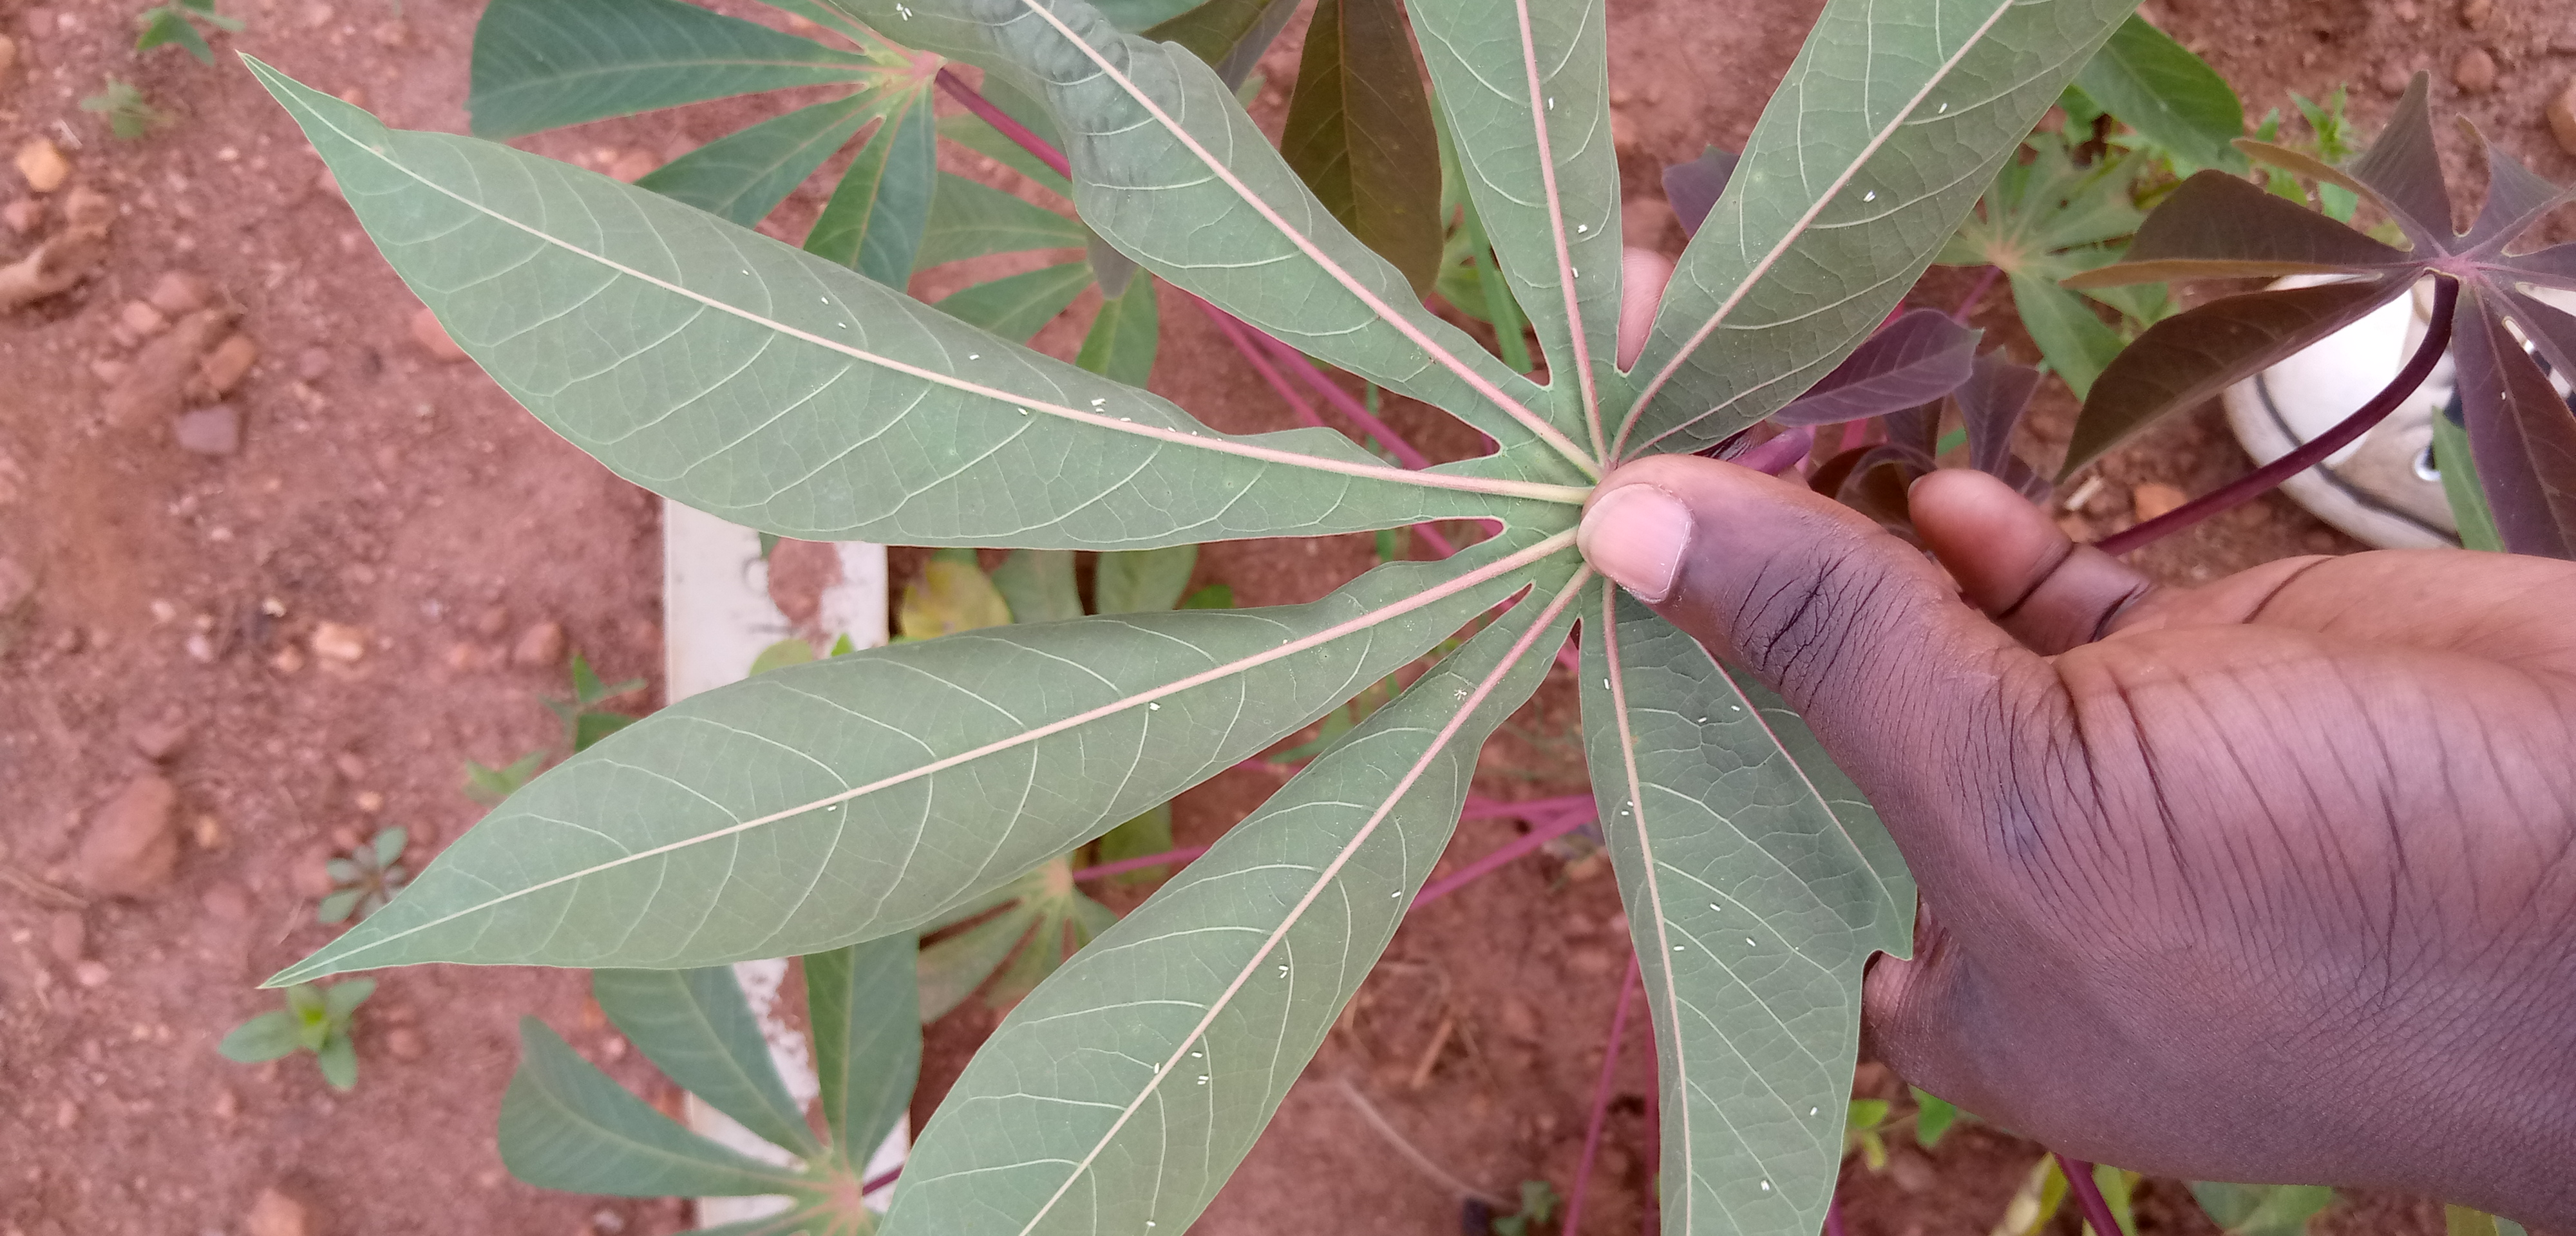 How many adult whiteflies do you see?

43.